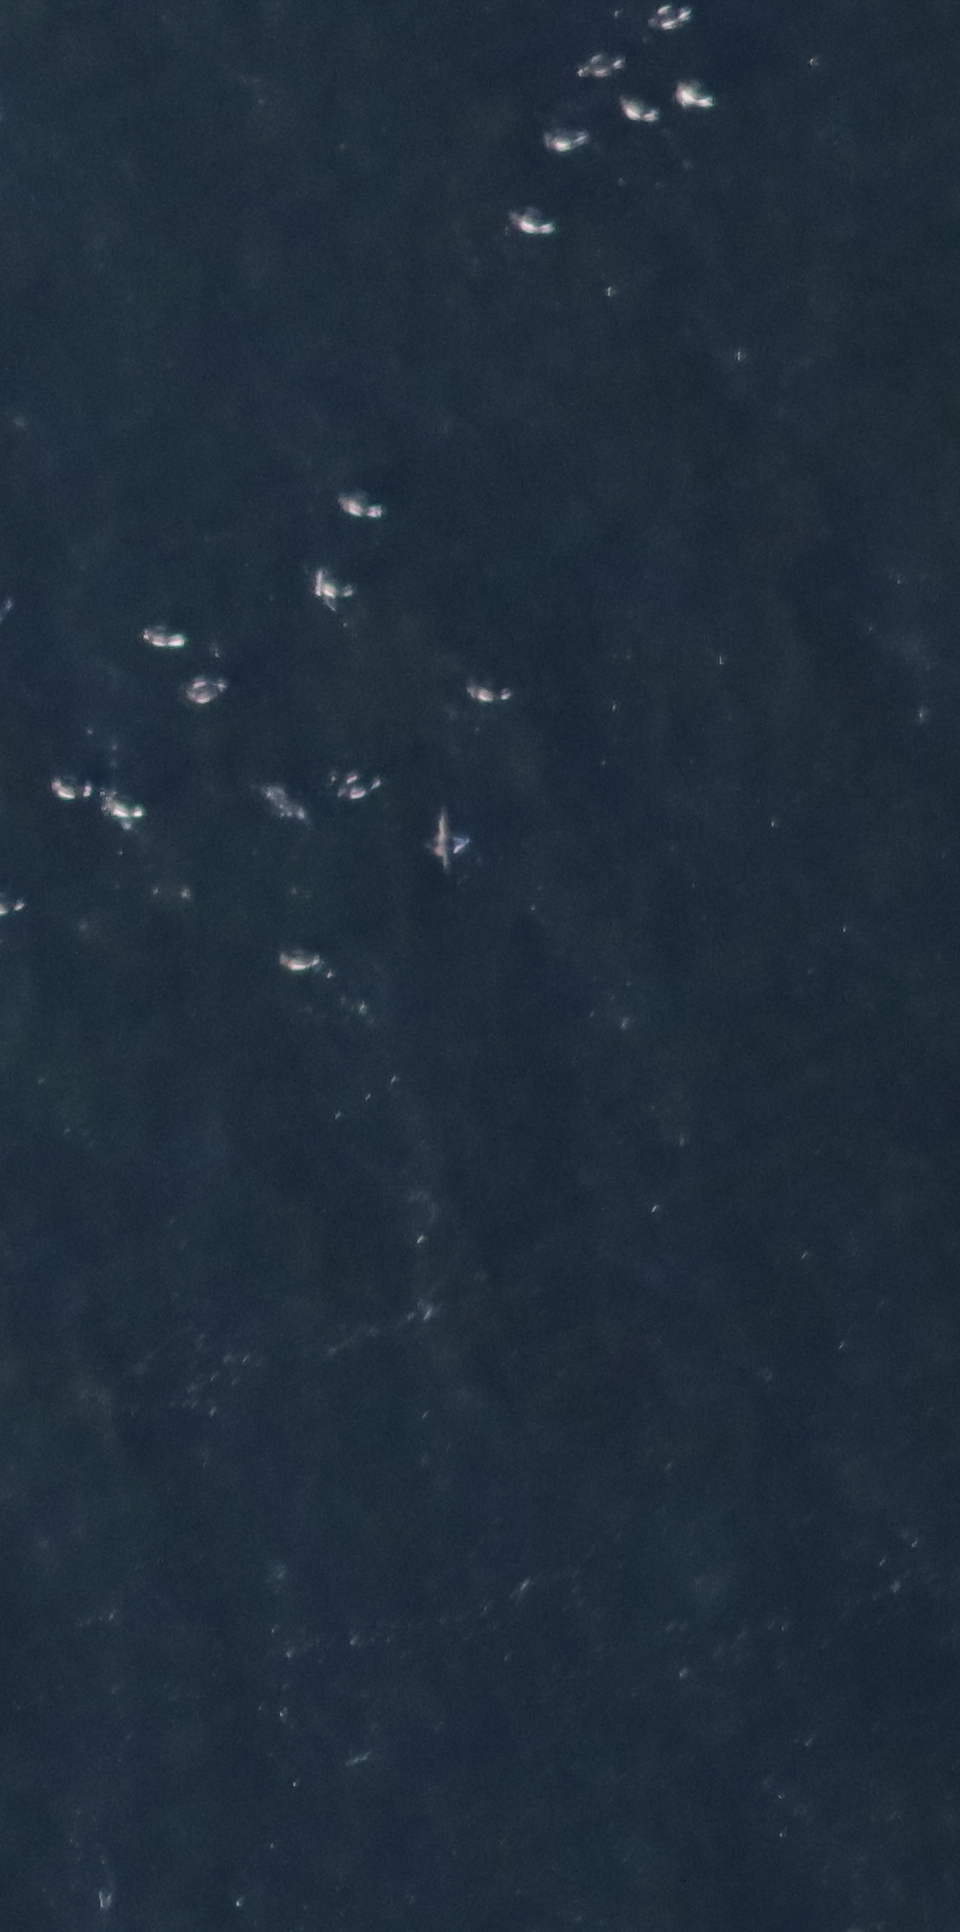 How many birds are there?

17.